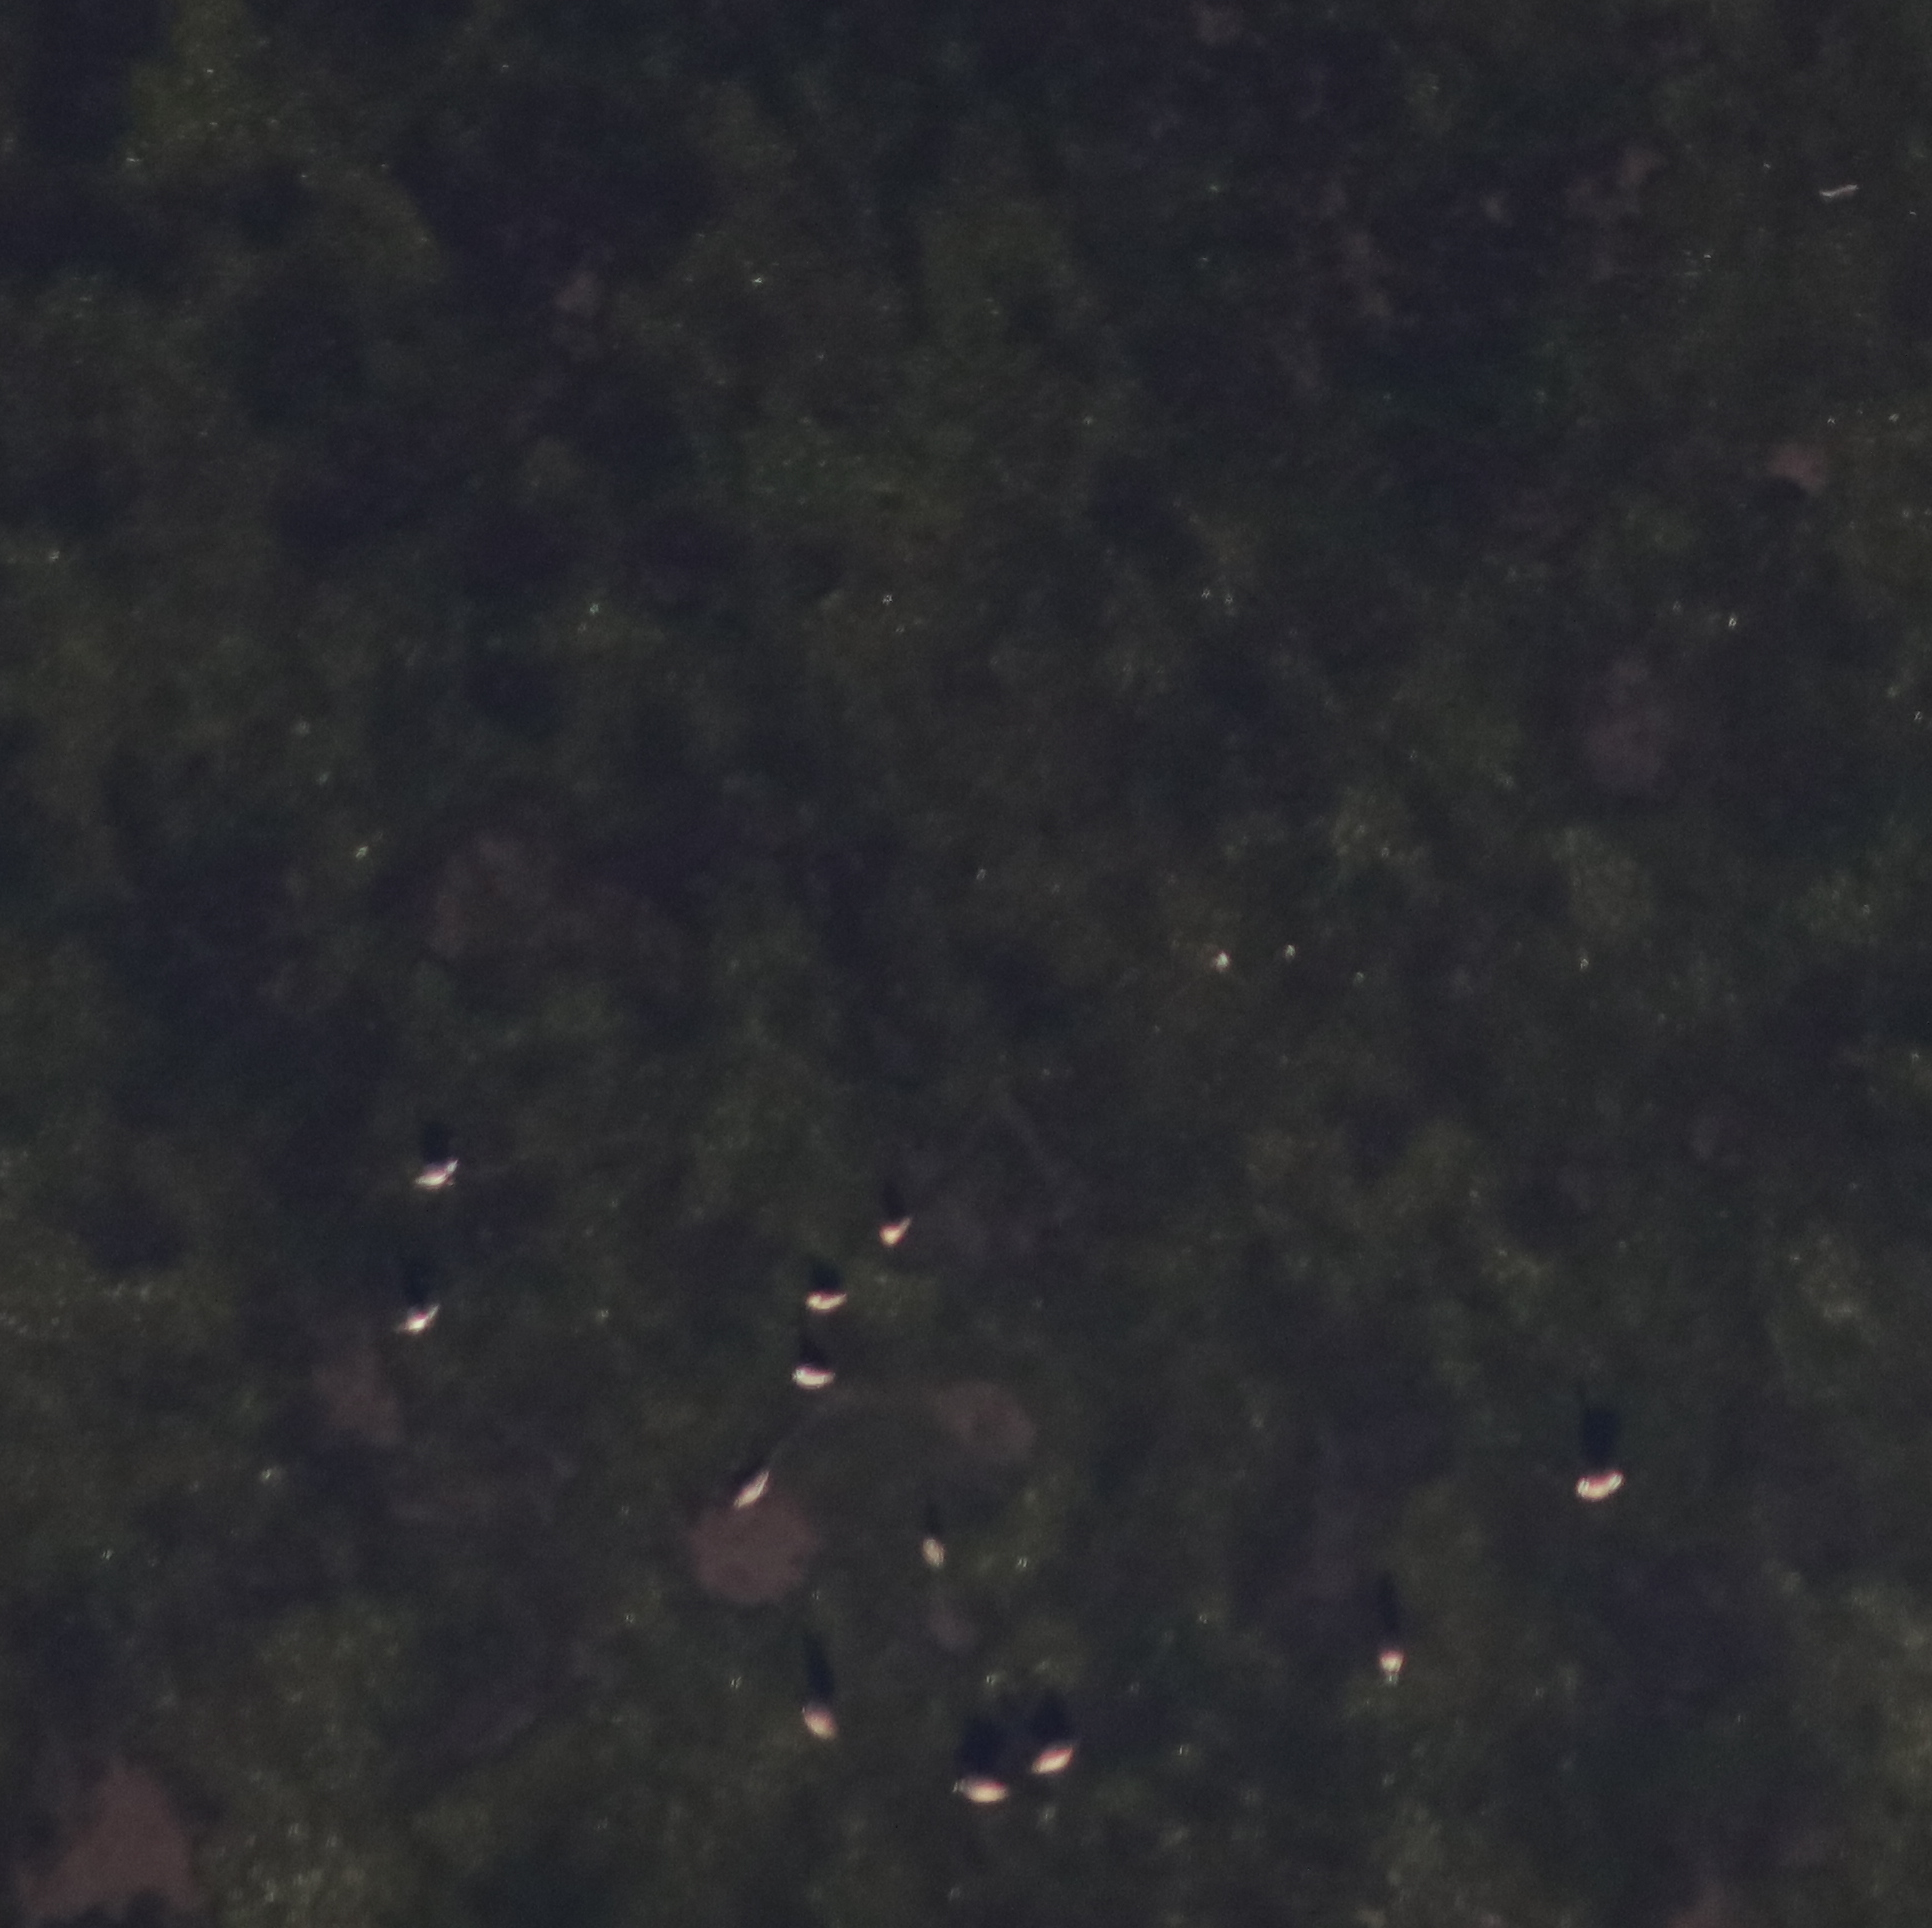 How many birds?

12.